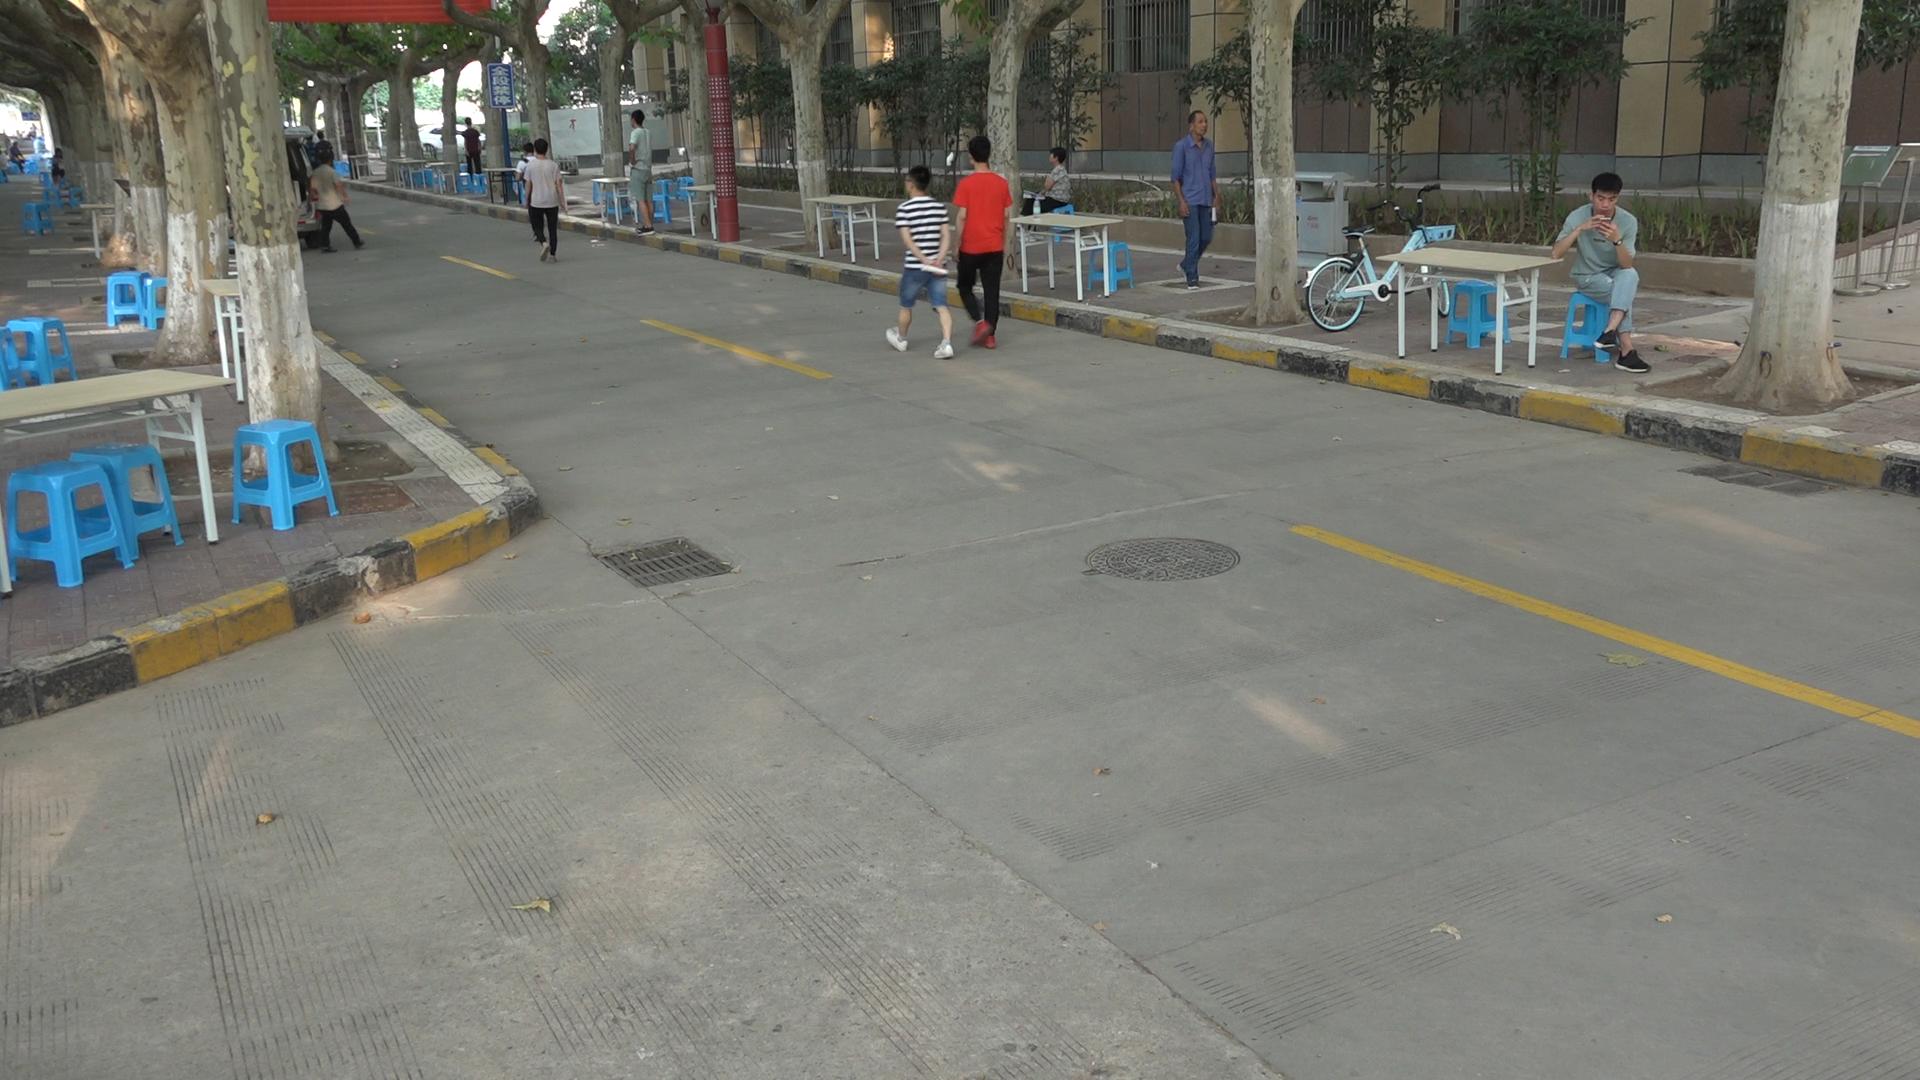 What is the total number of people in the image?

15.